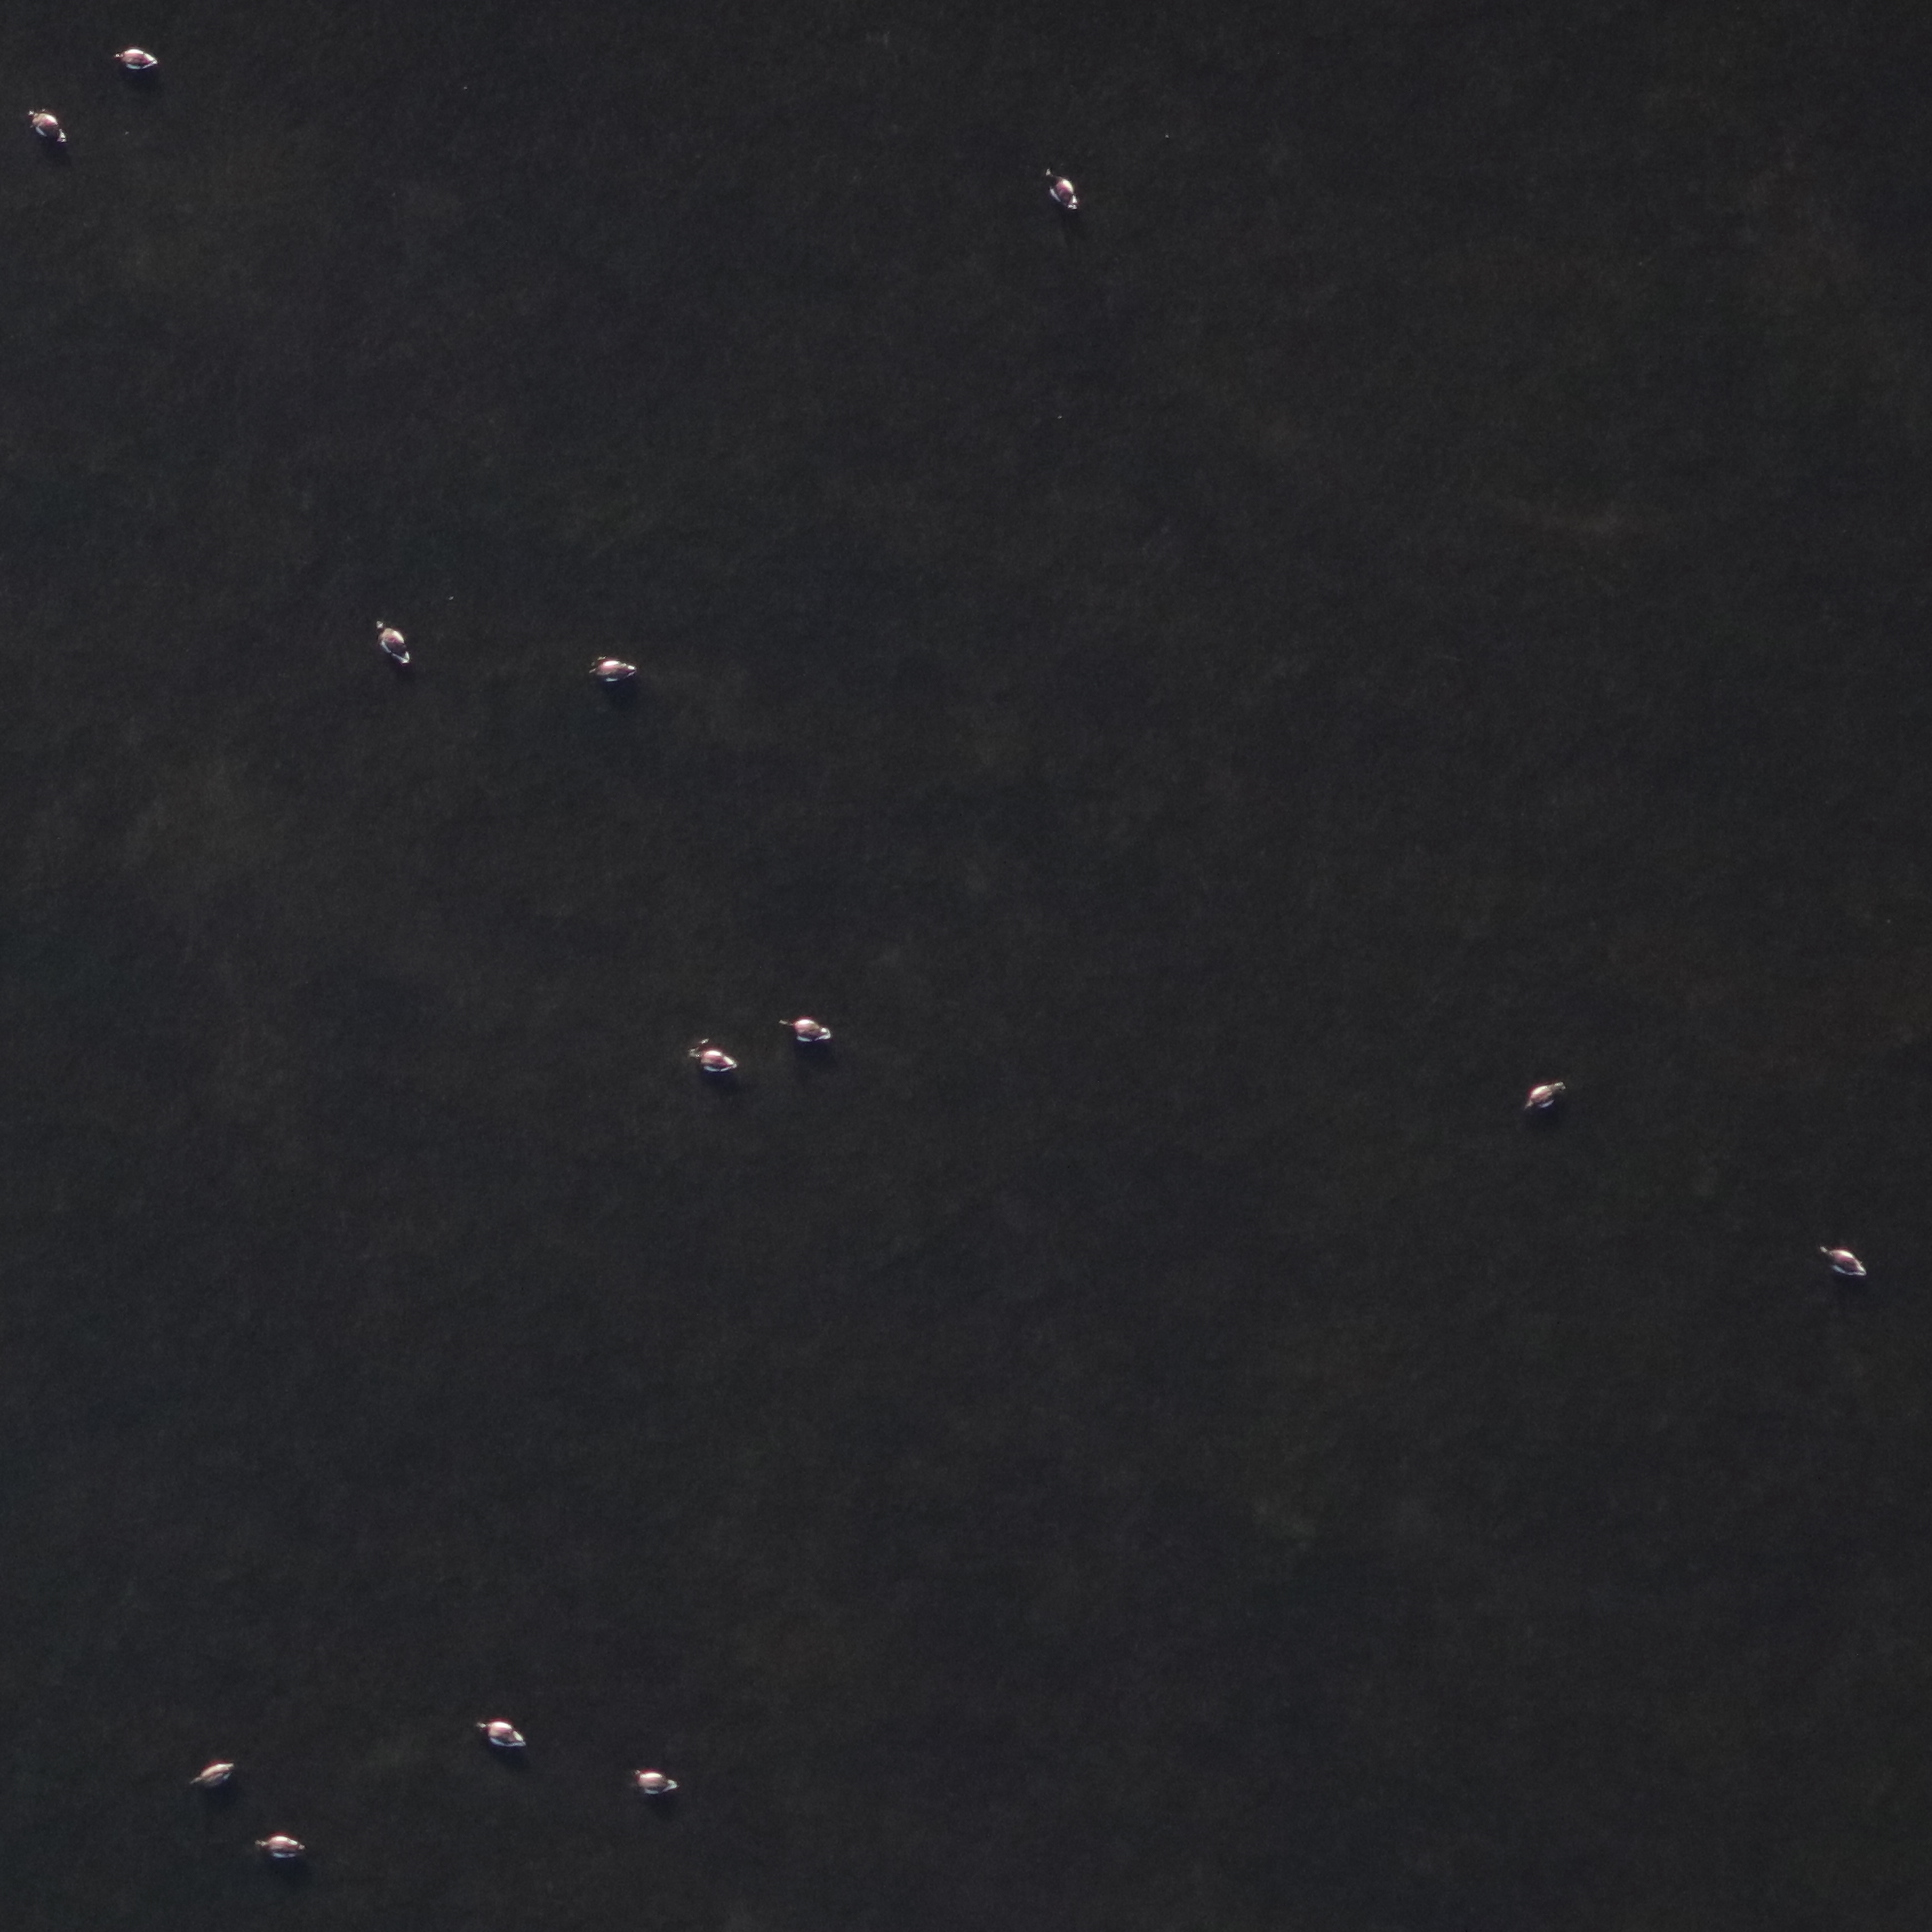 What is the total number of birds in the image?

13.